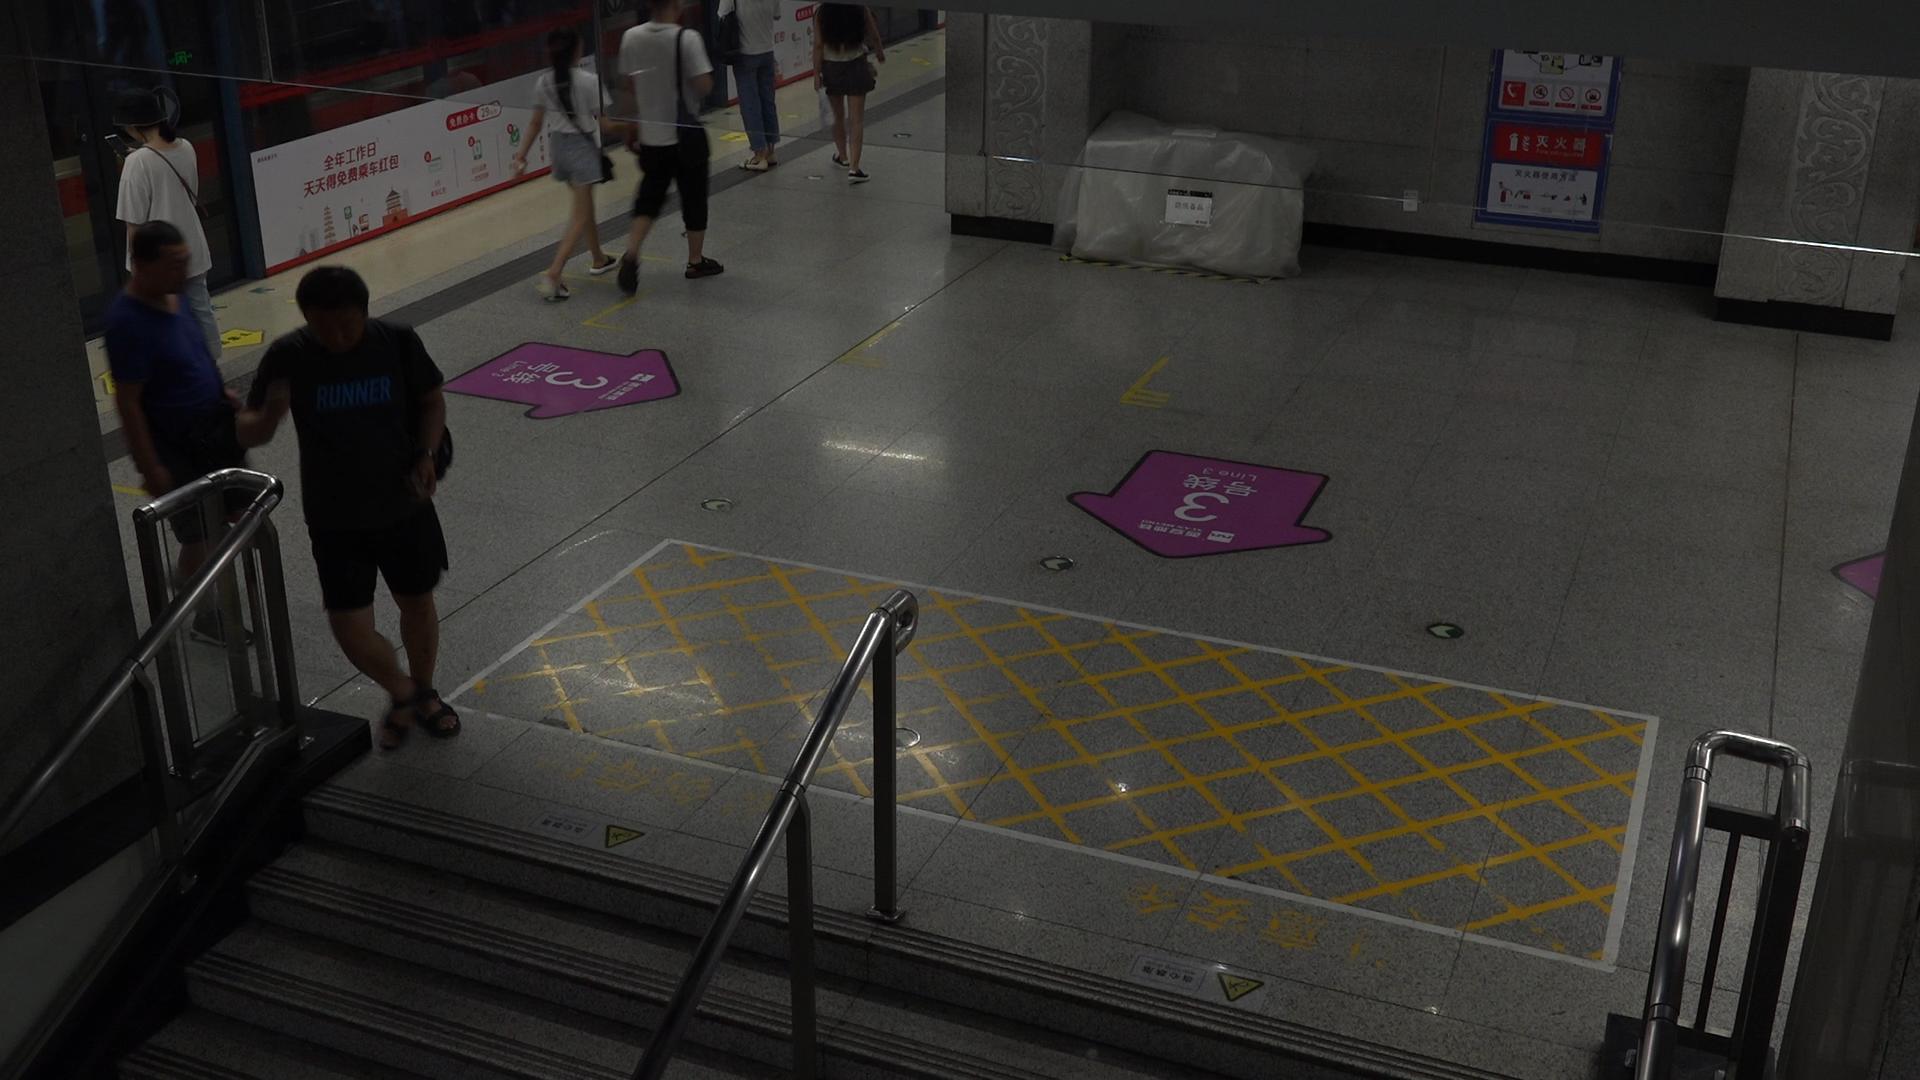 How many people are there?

5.